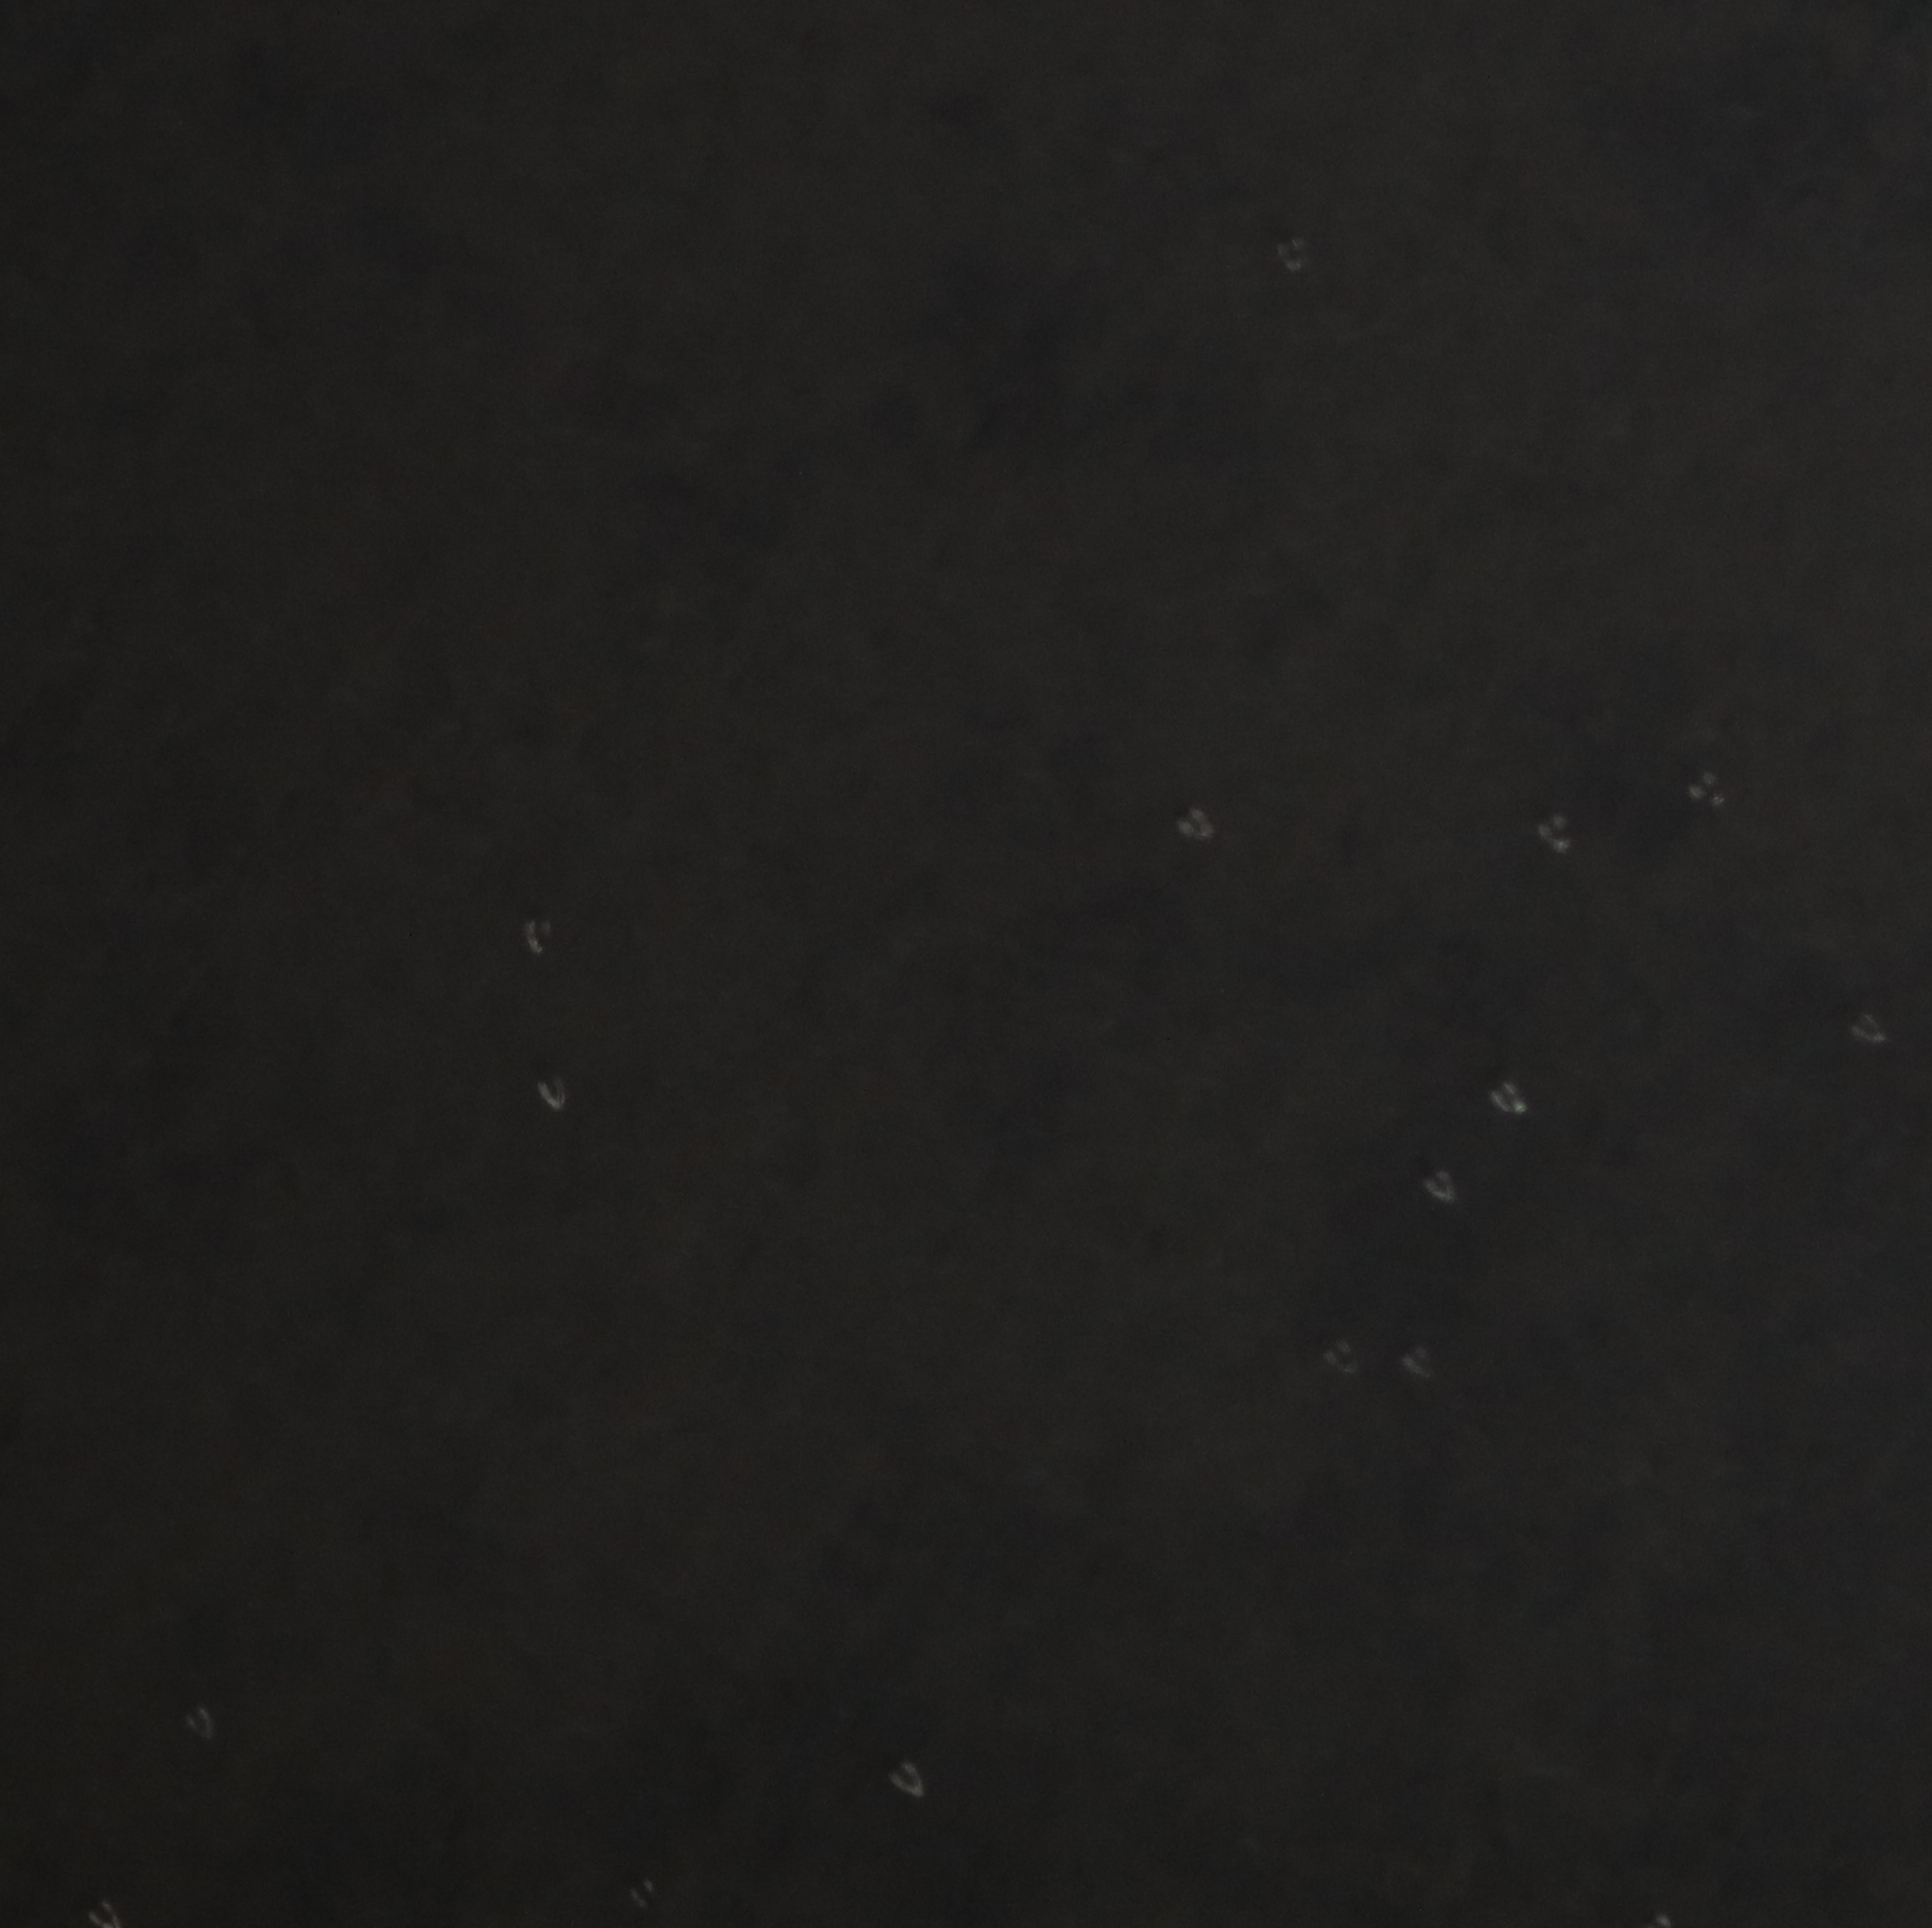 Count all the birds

14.